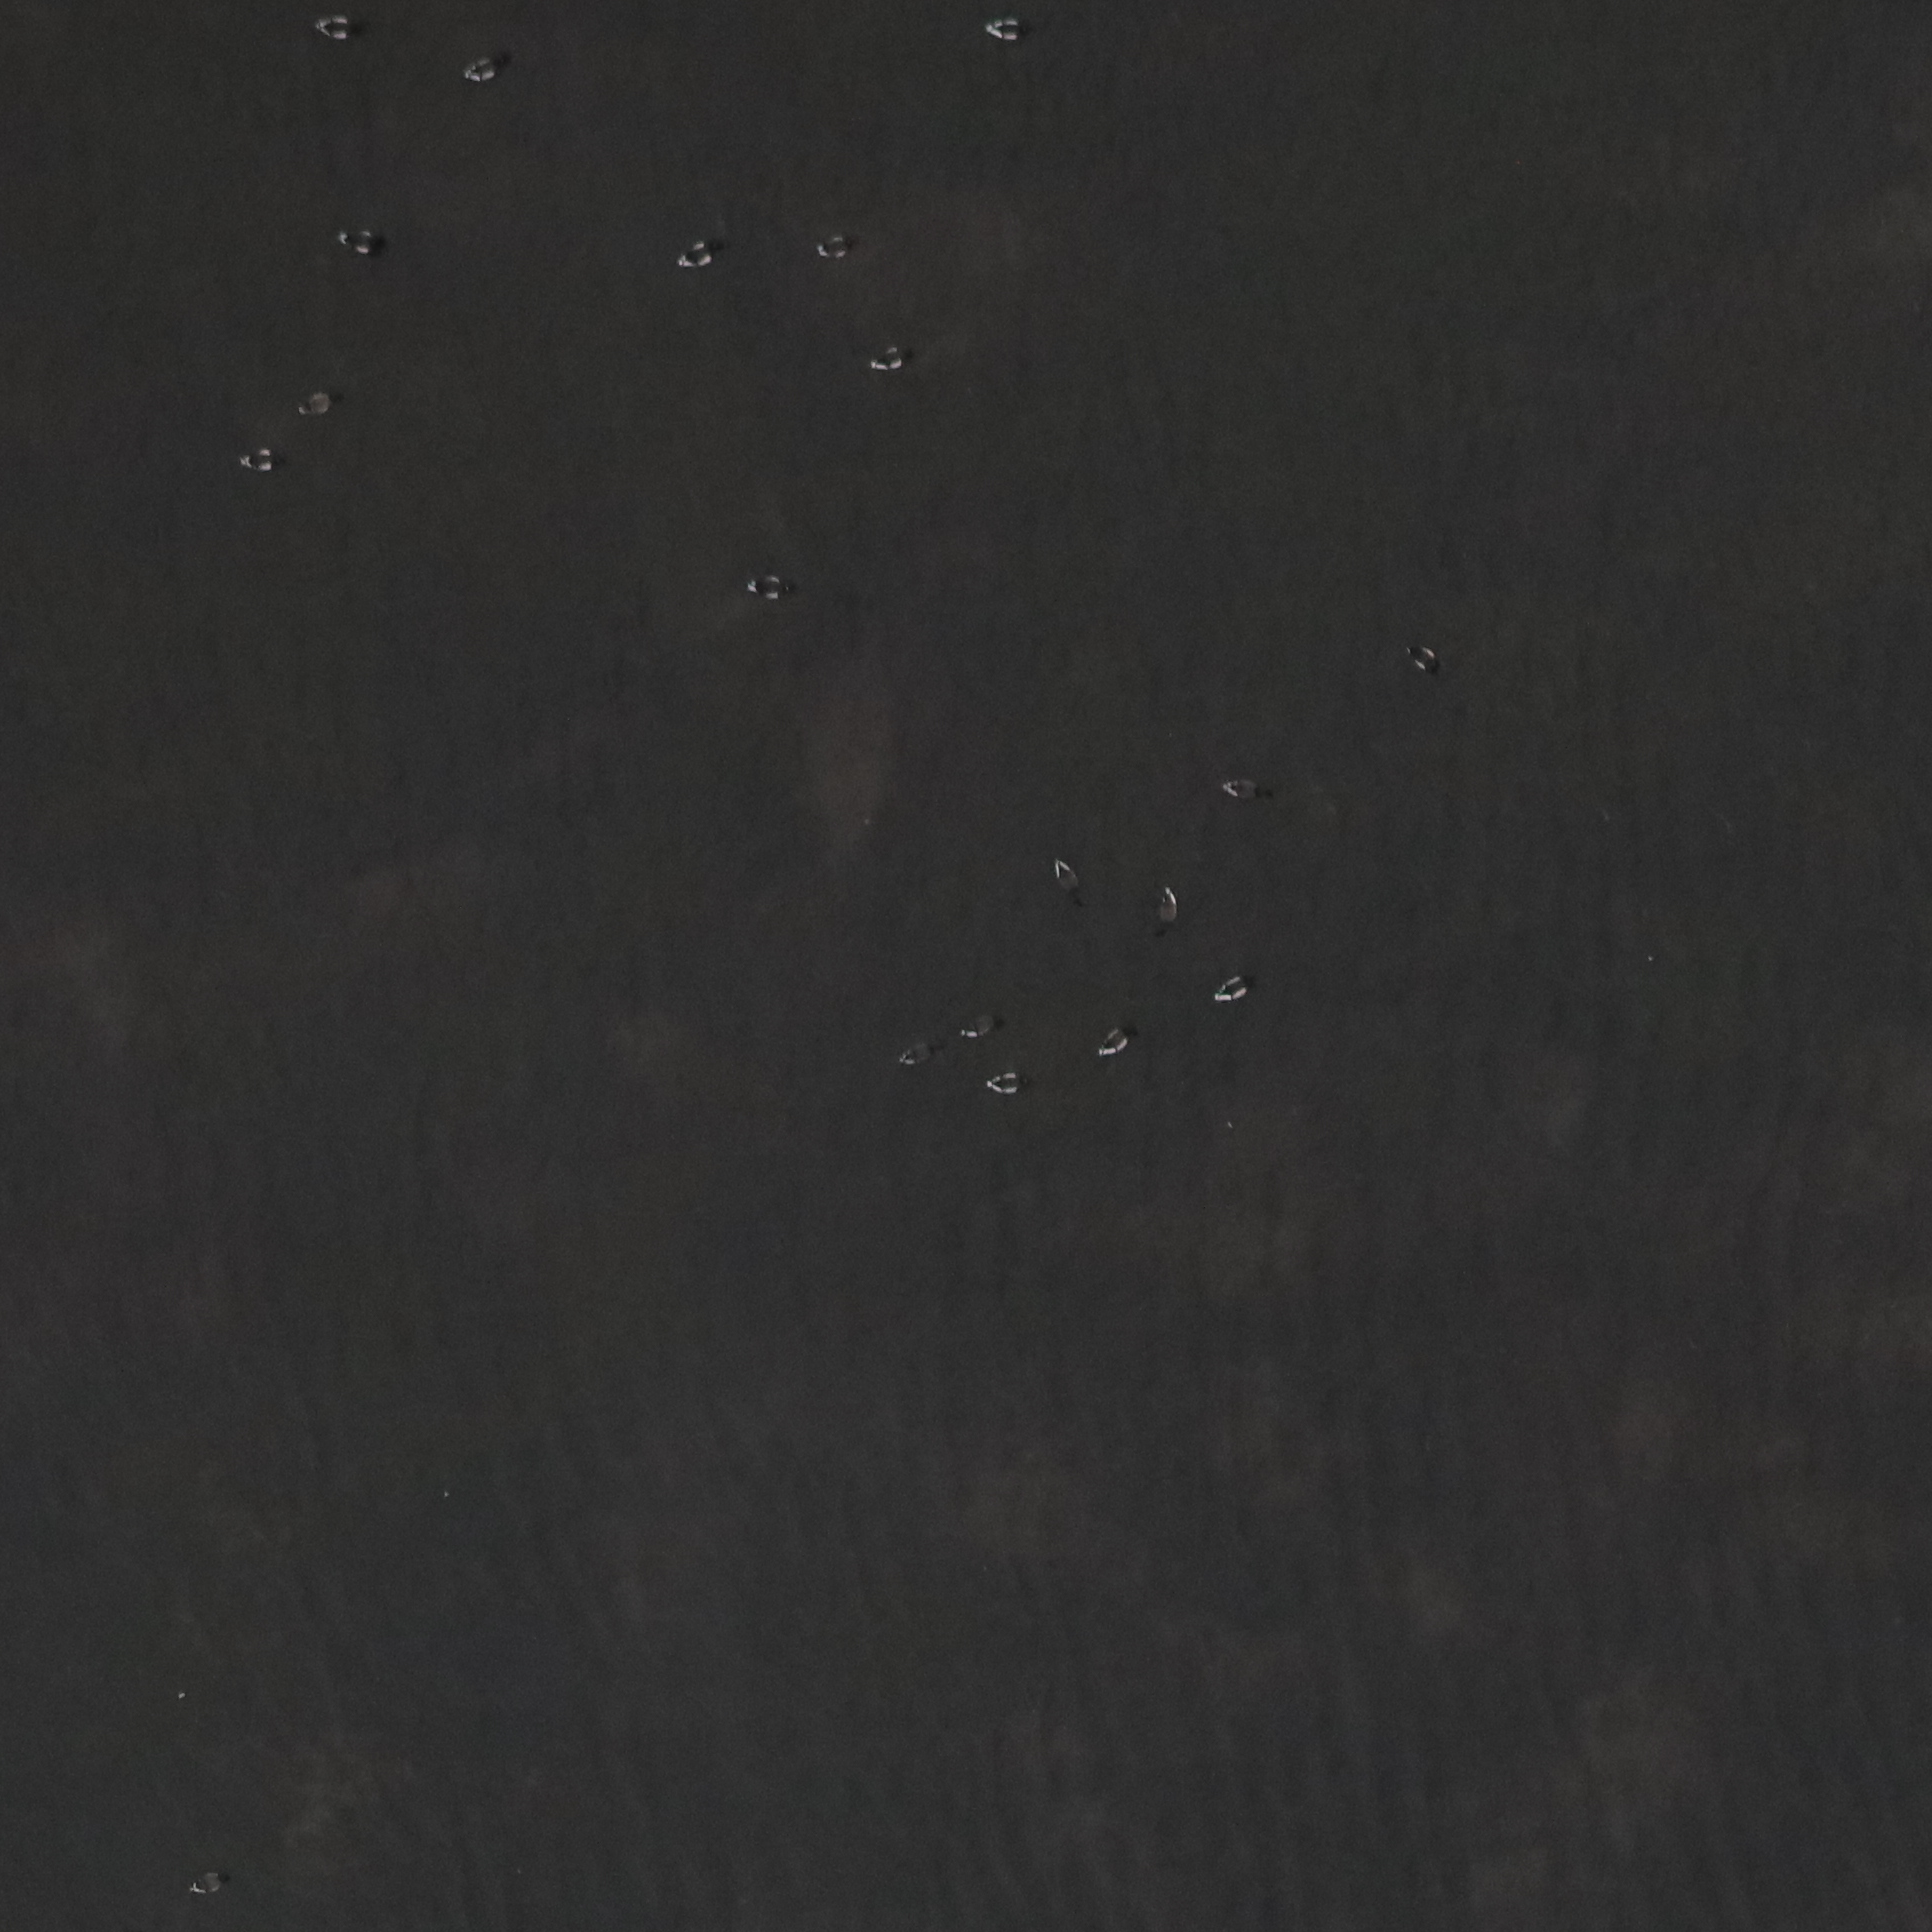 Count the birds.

20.